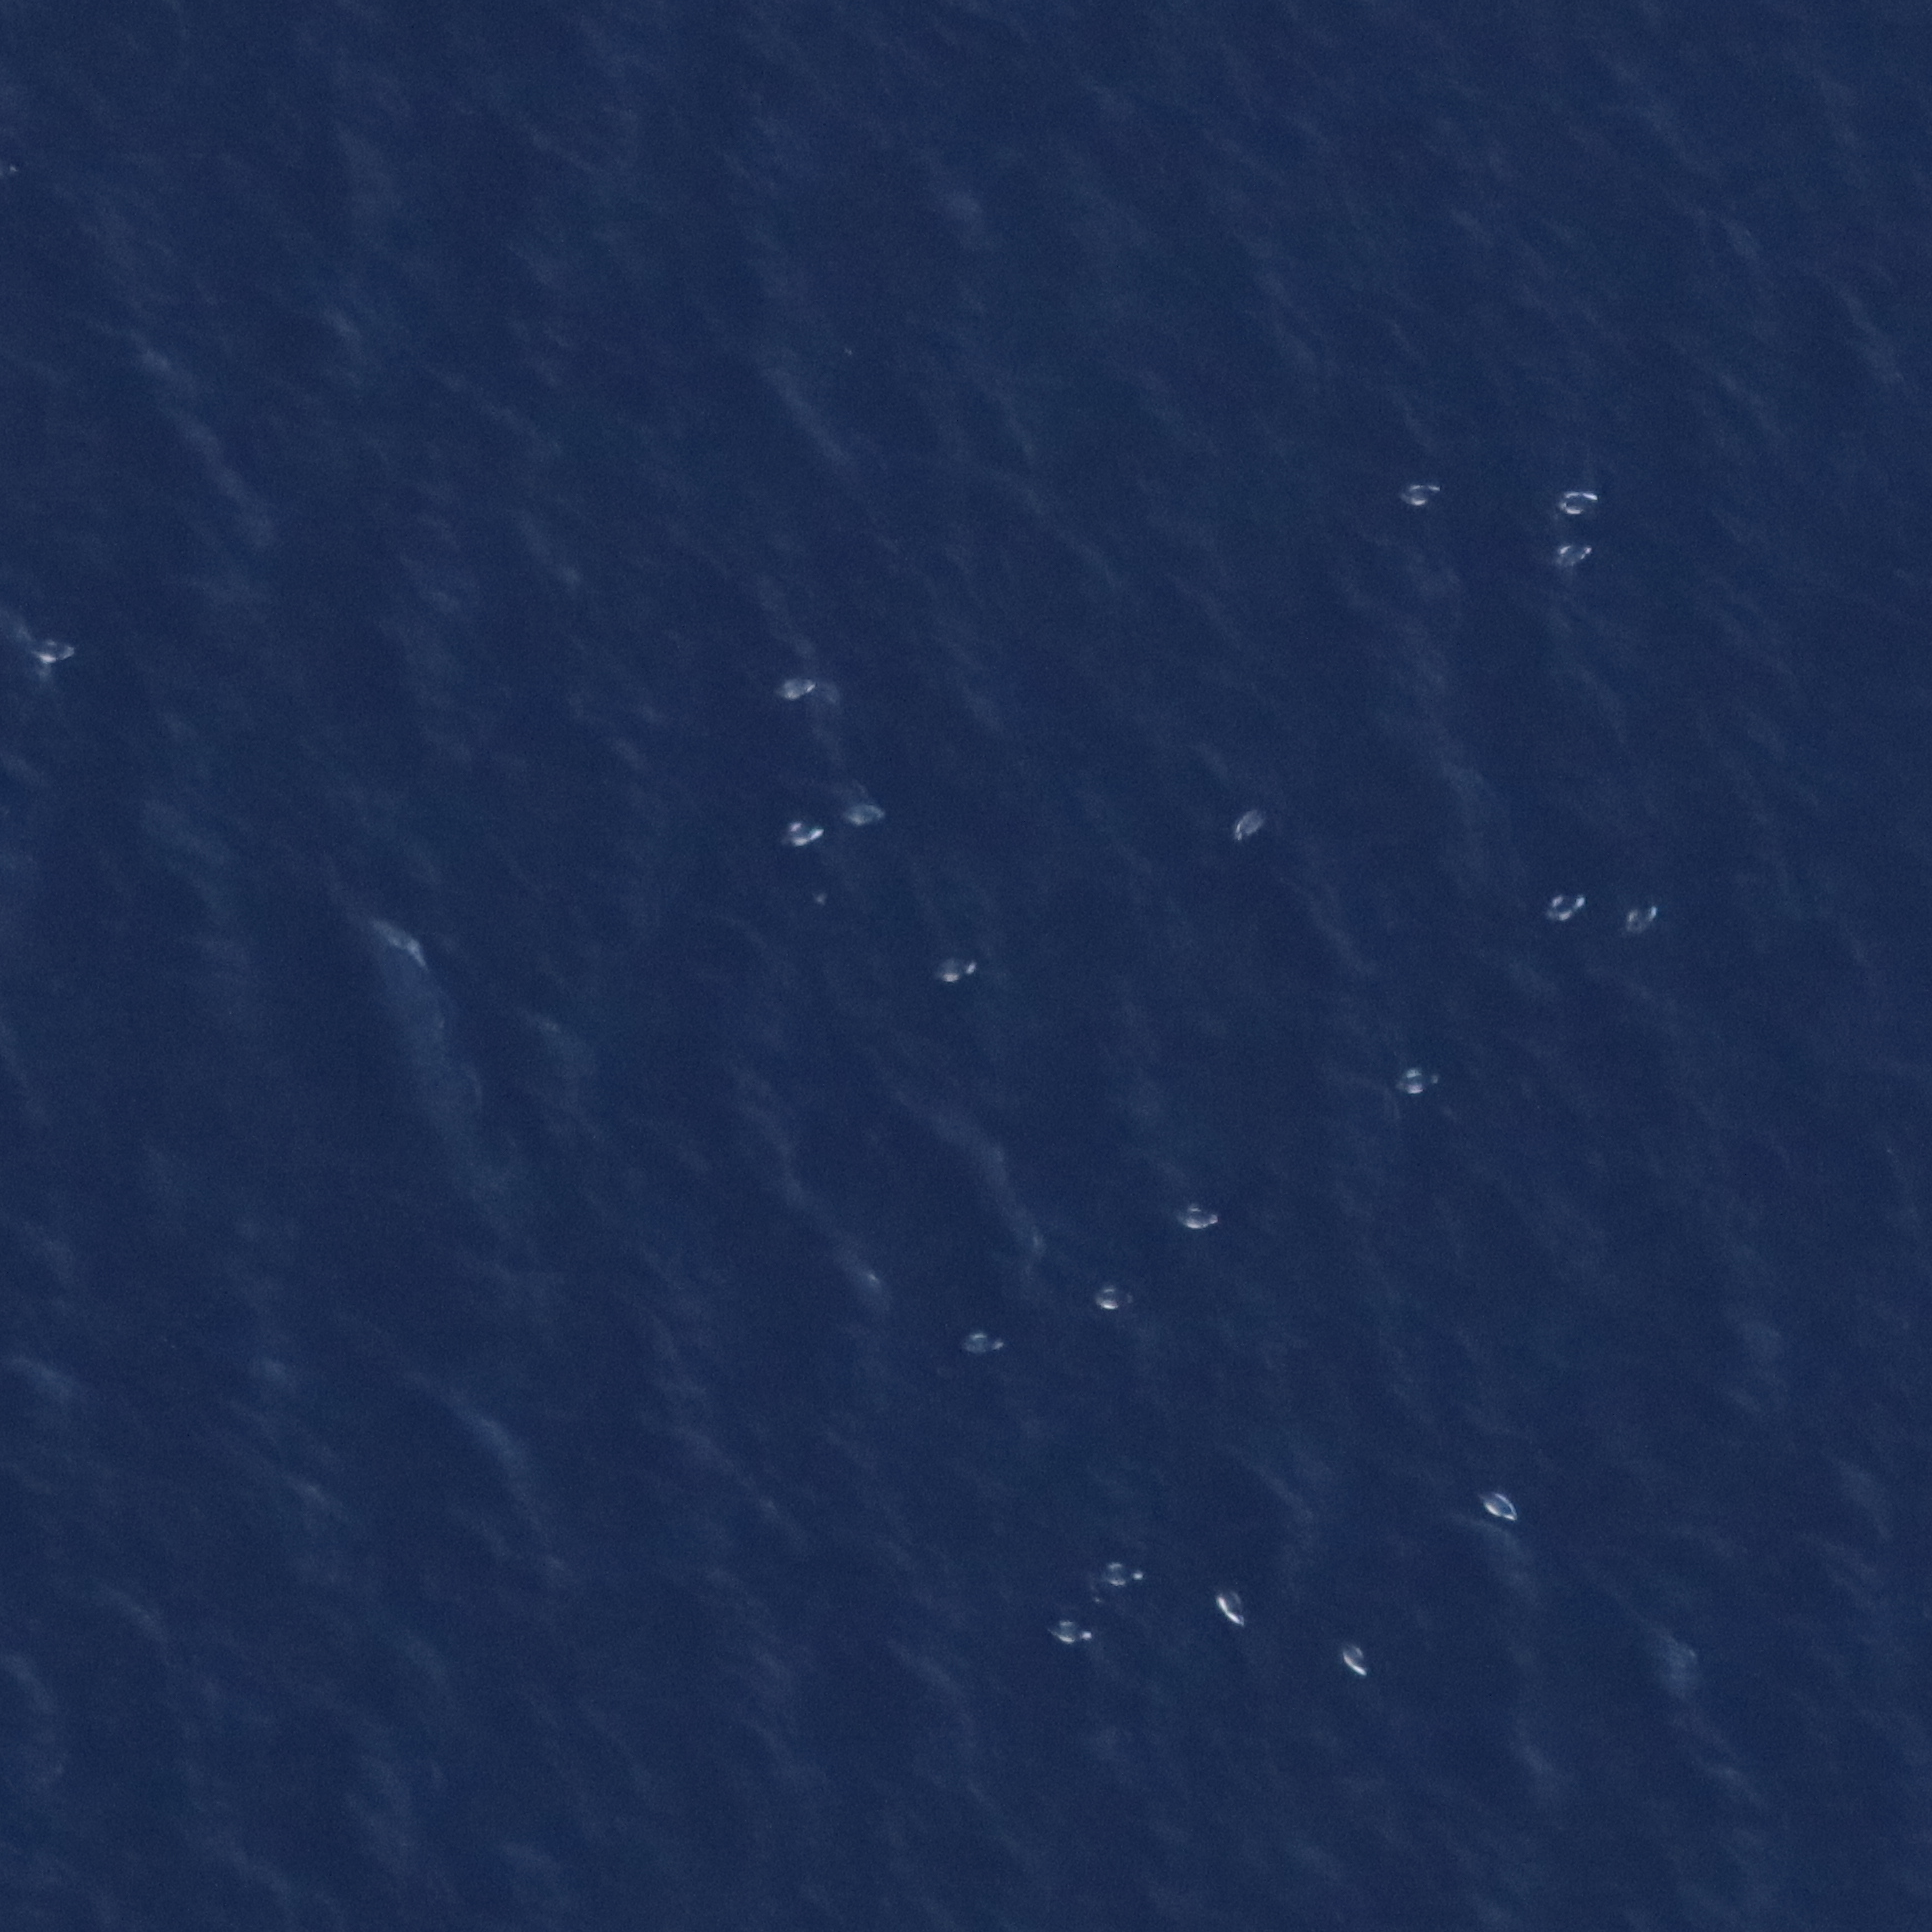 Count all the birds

20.